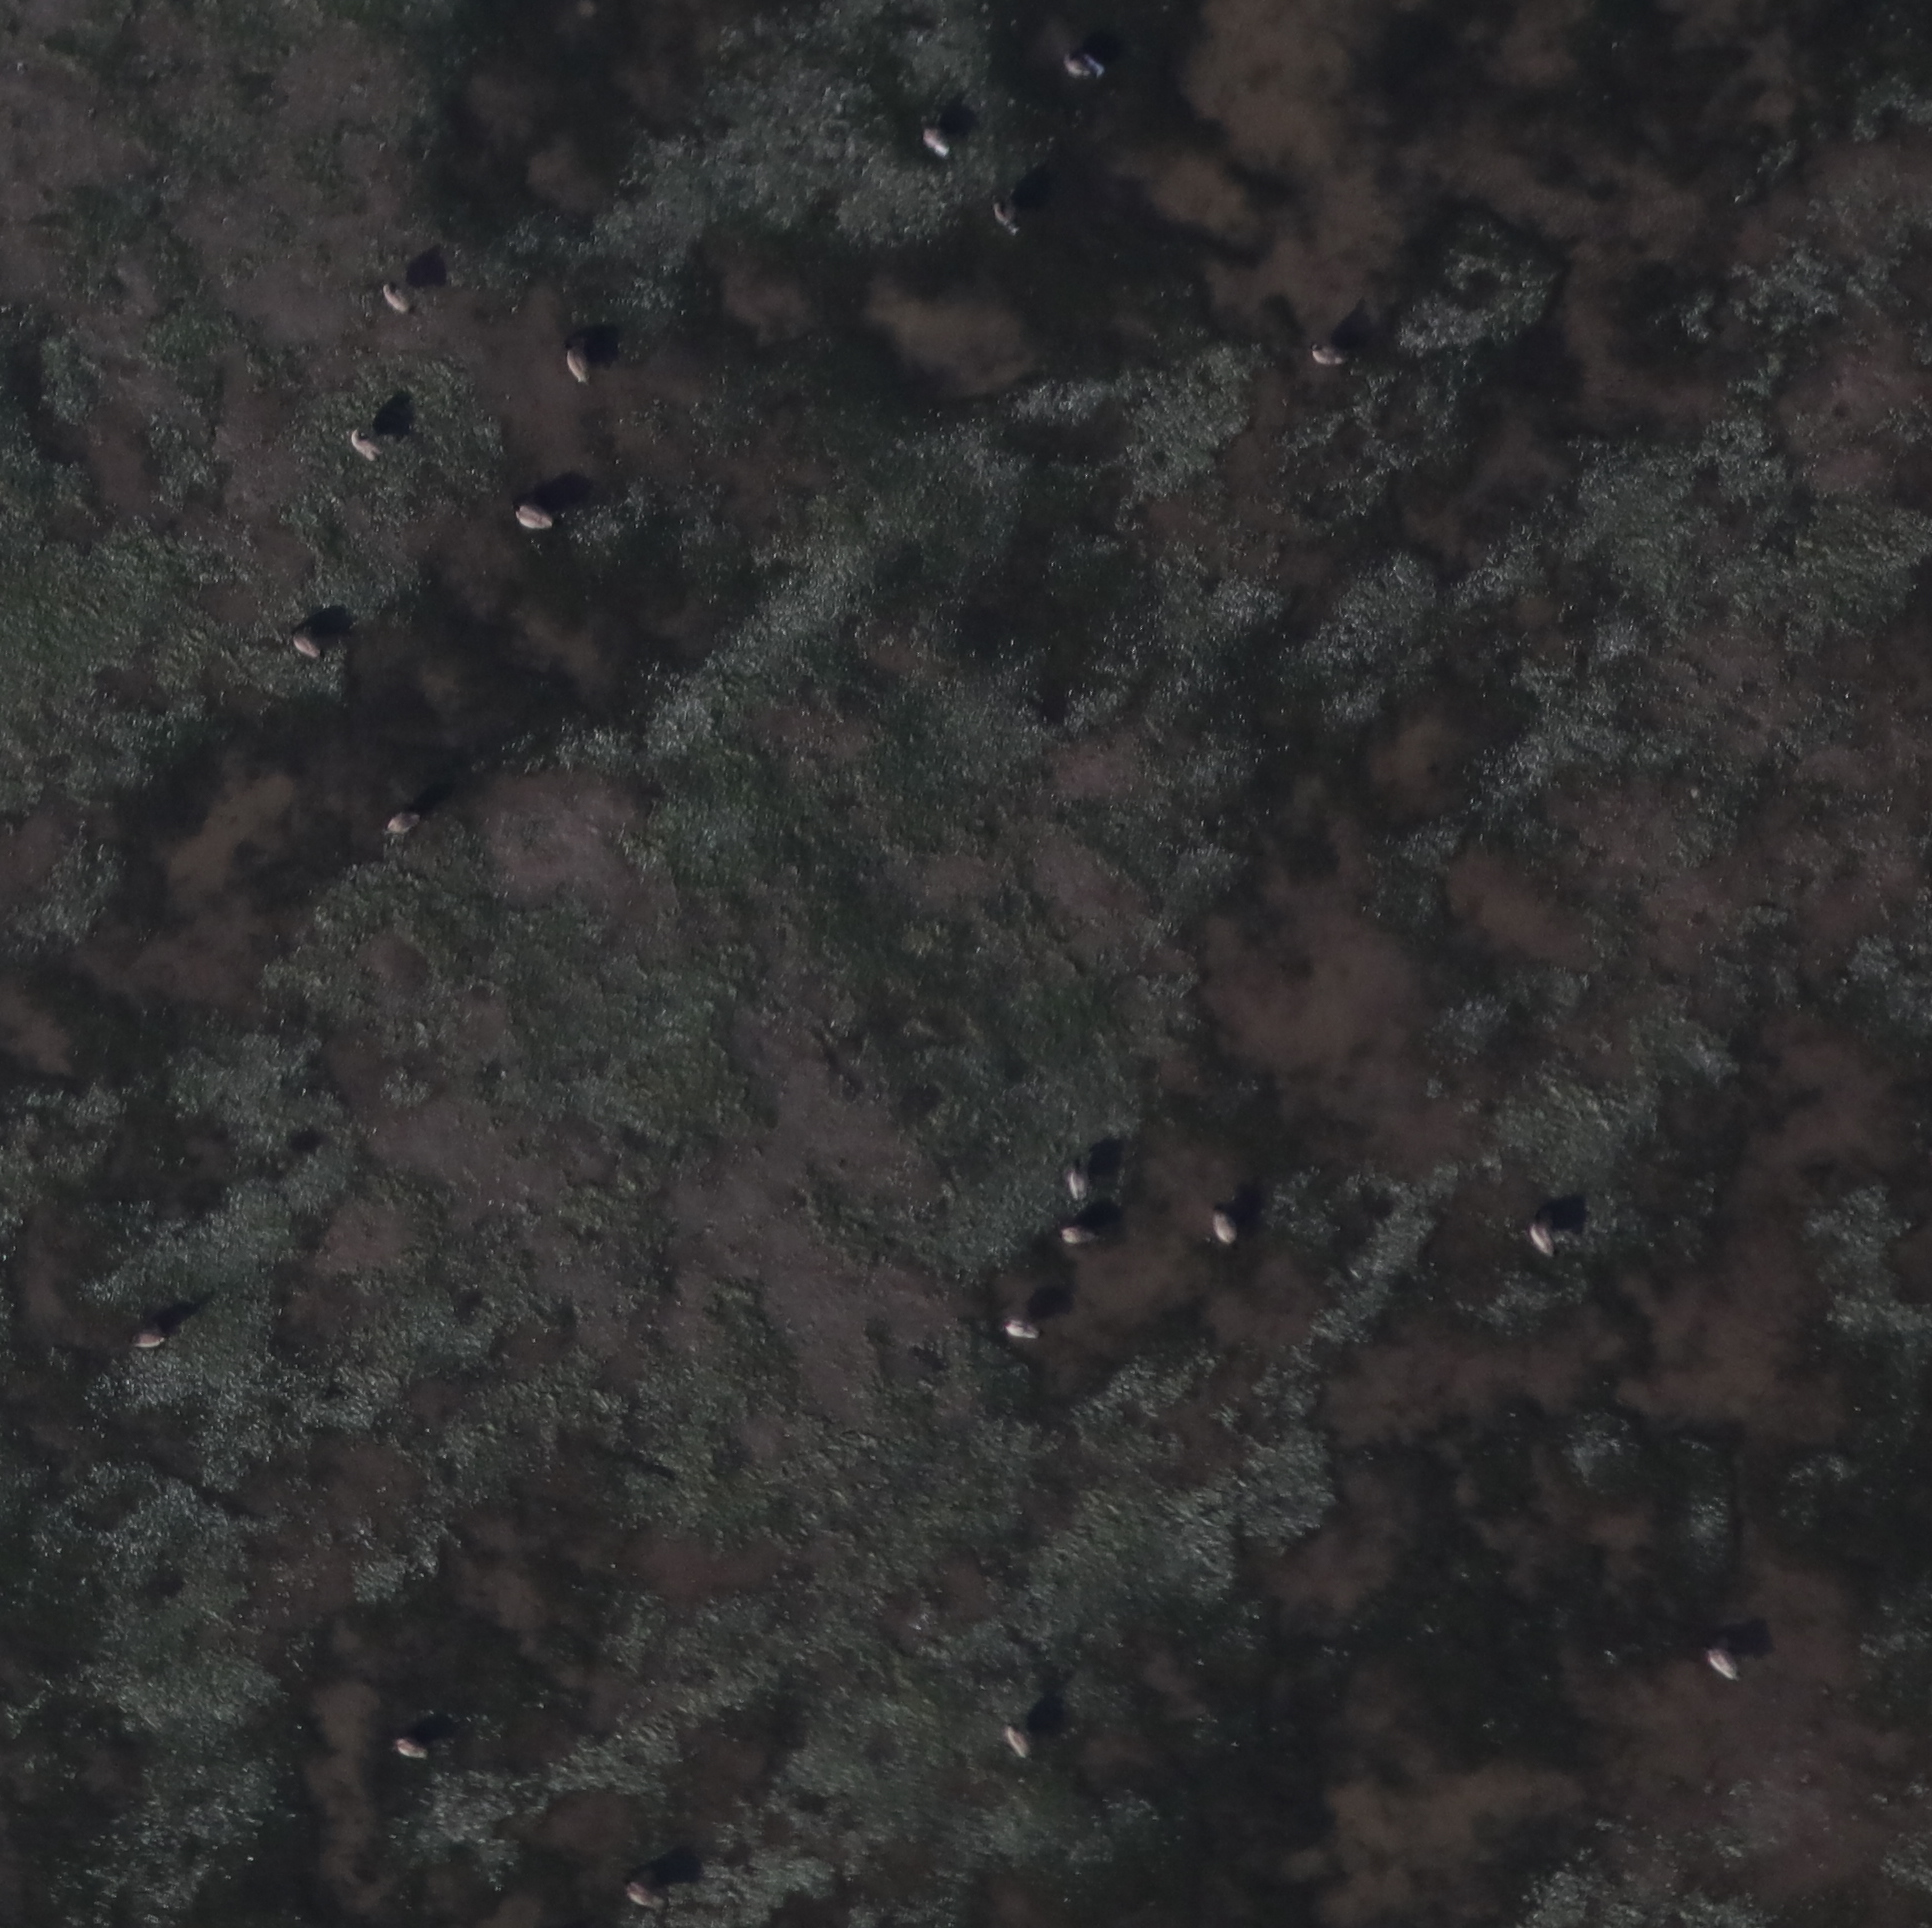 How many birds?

20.